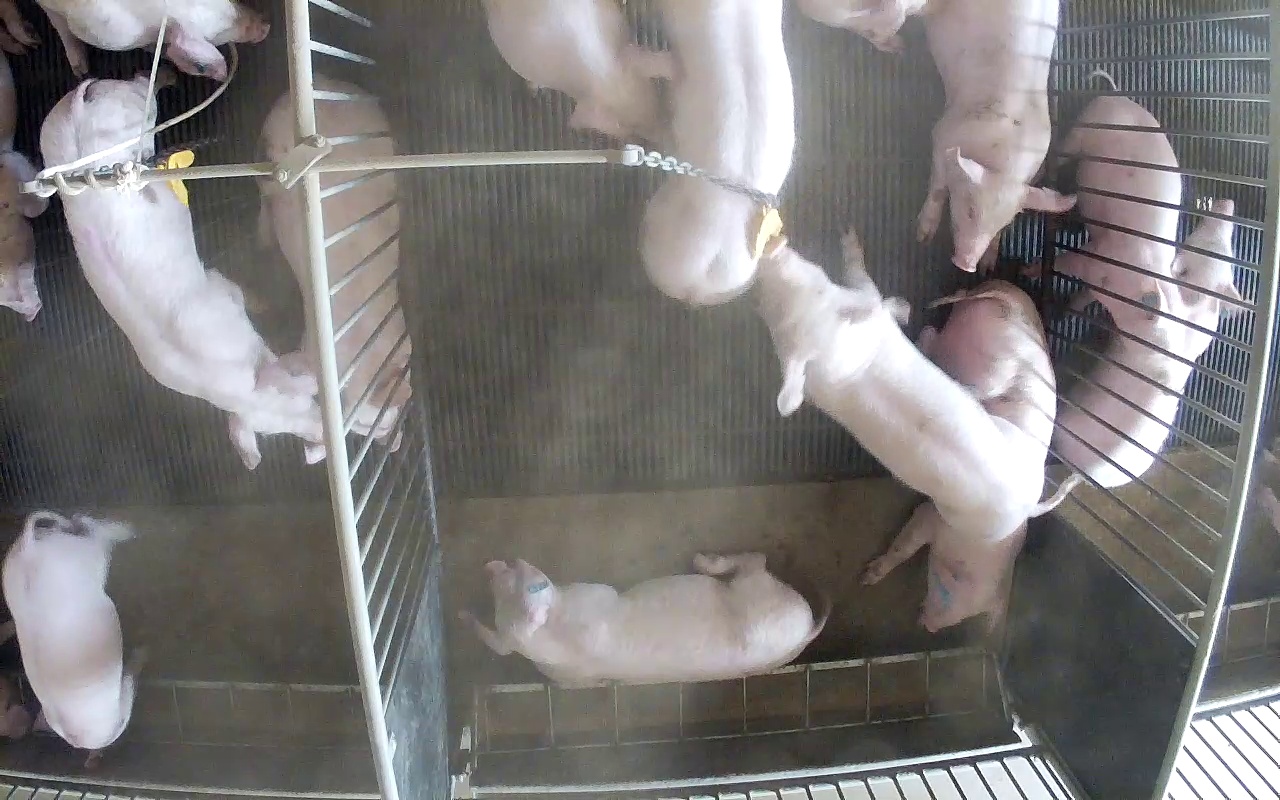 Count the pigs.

14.